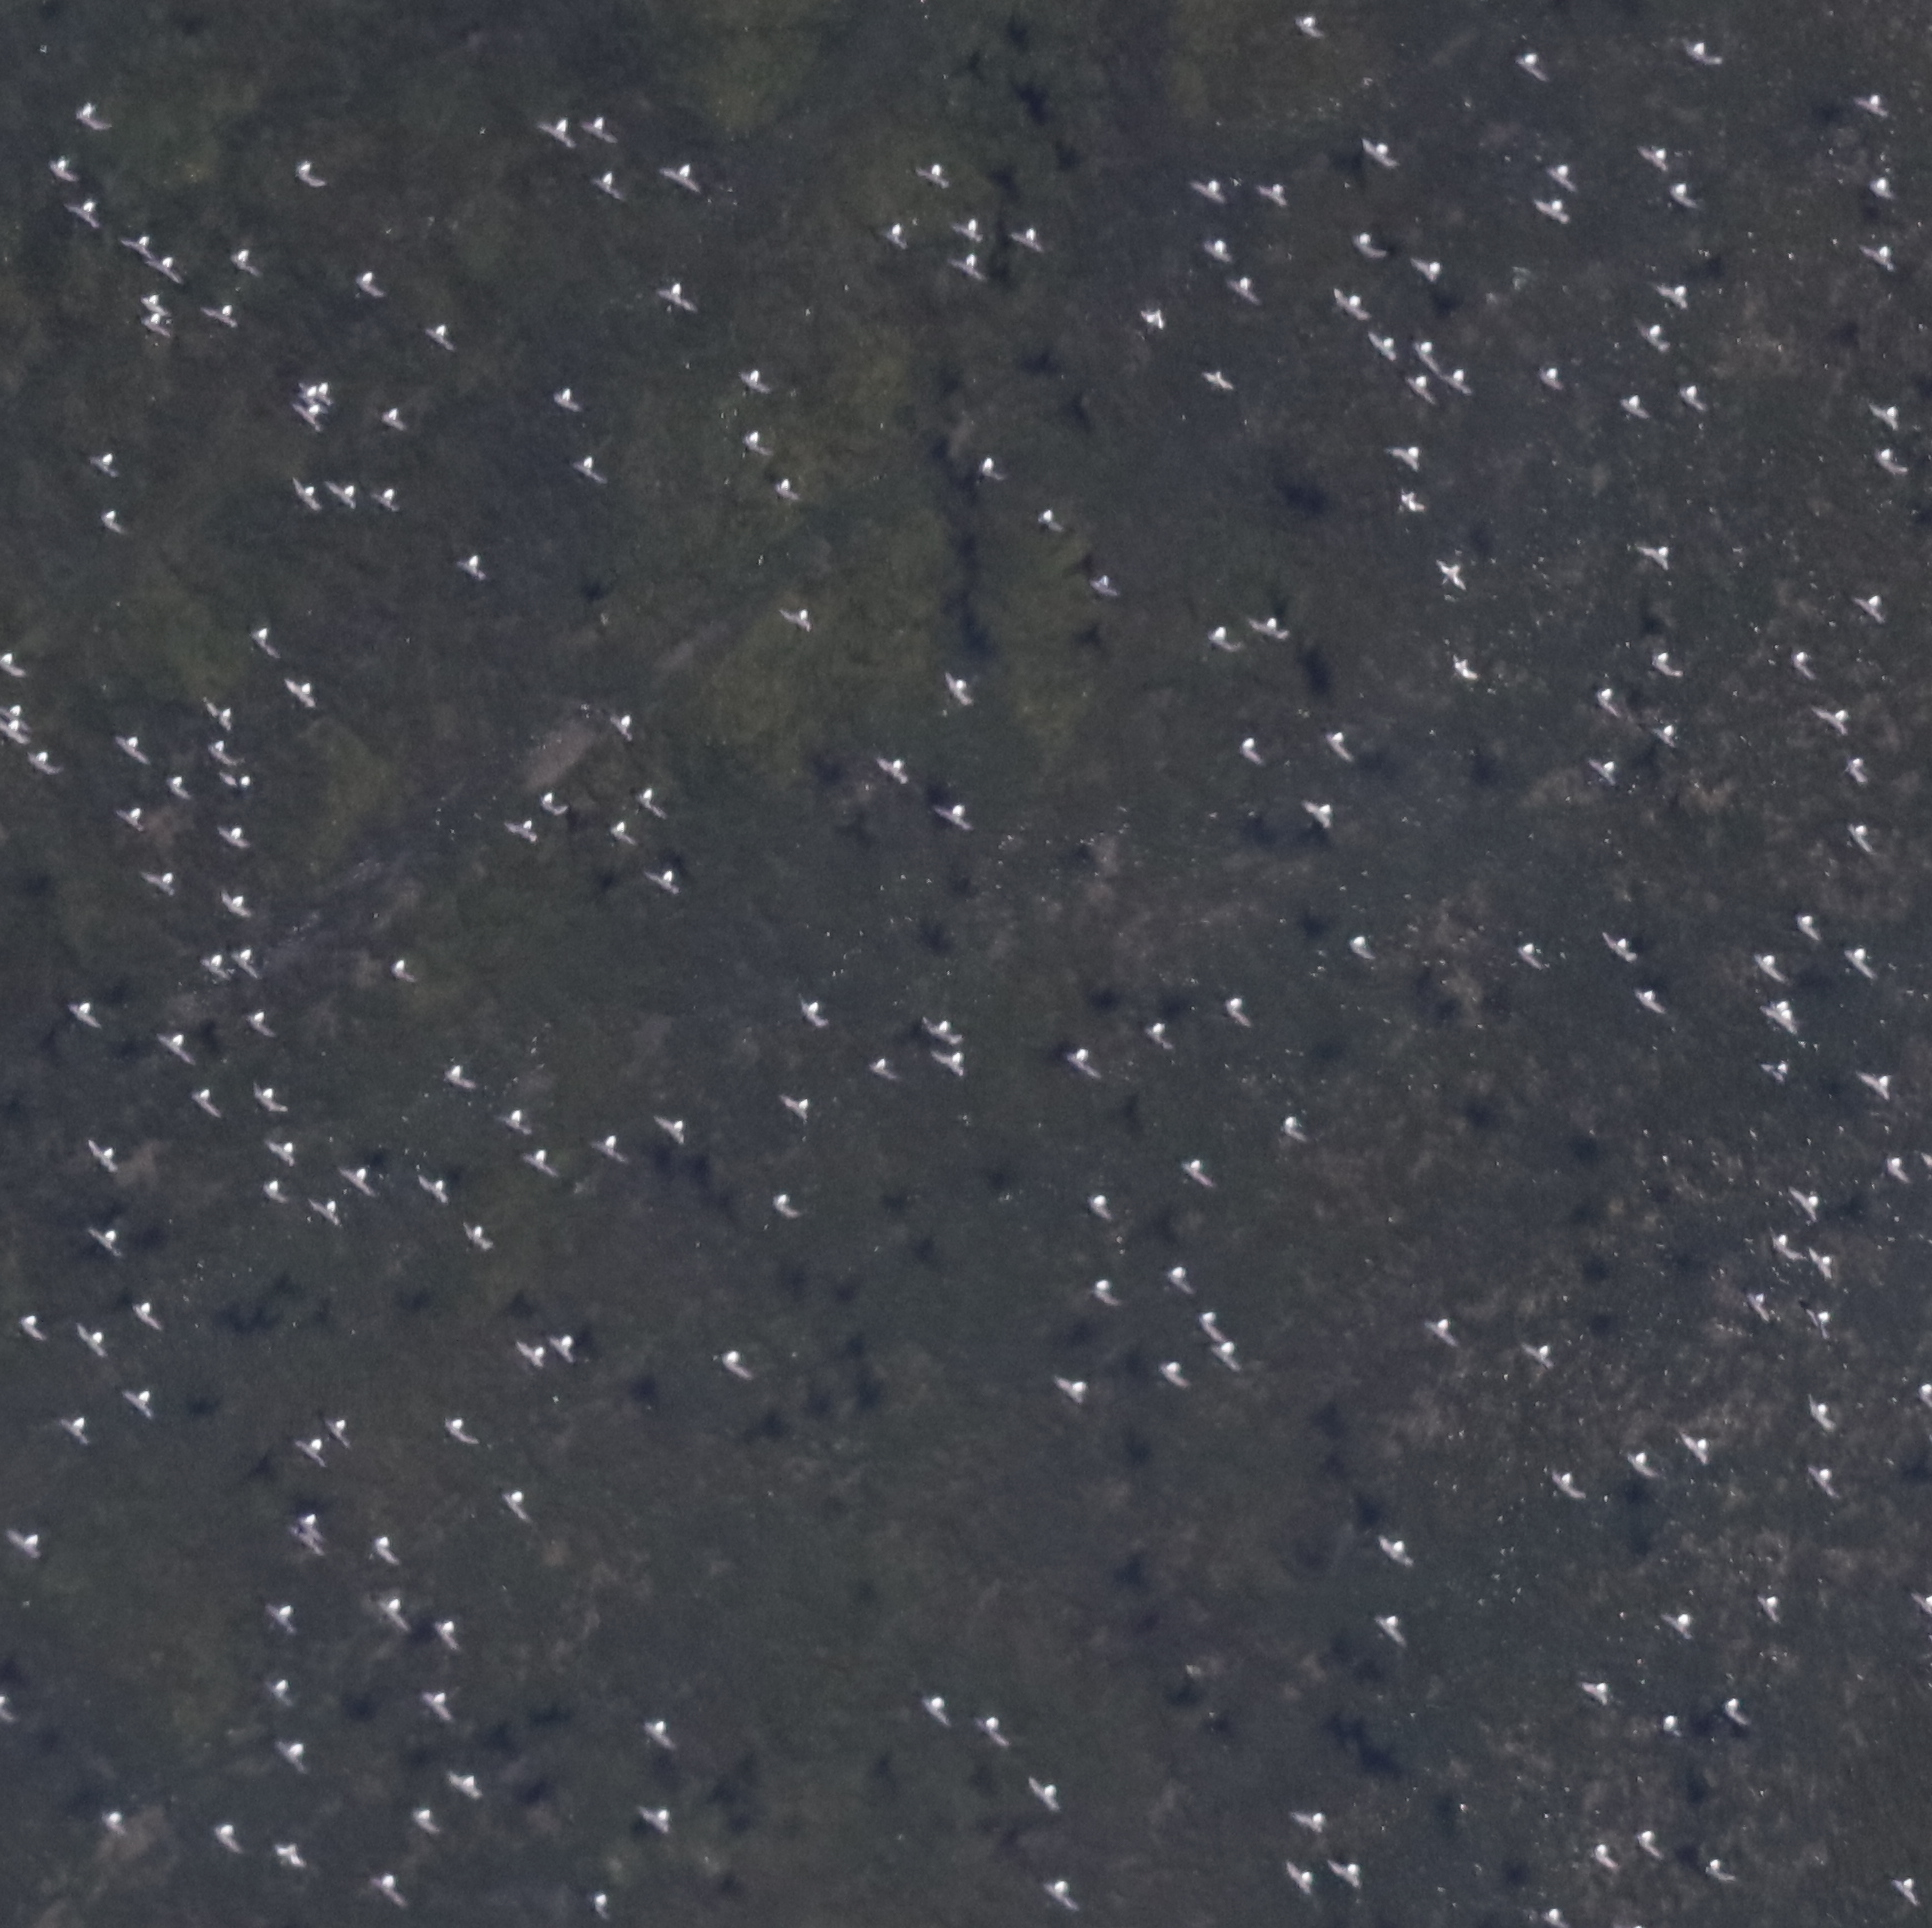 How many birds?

231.